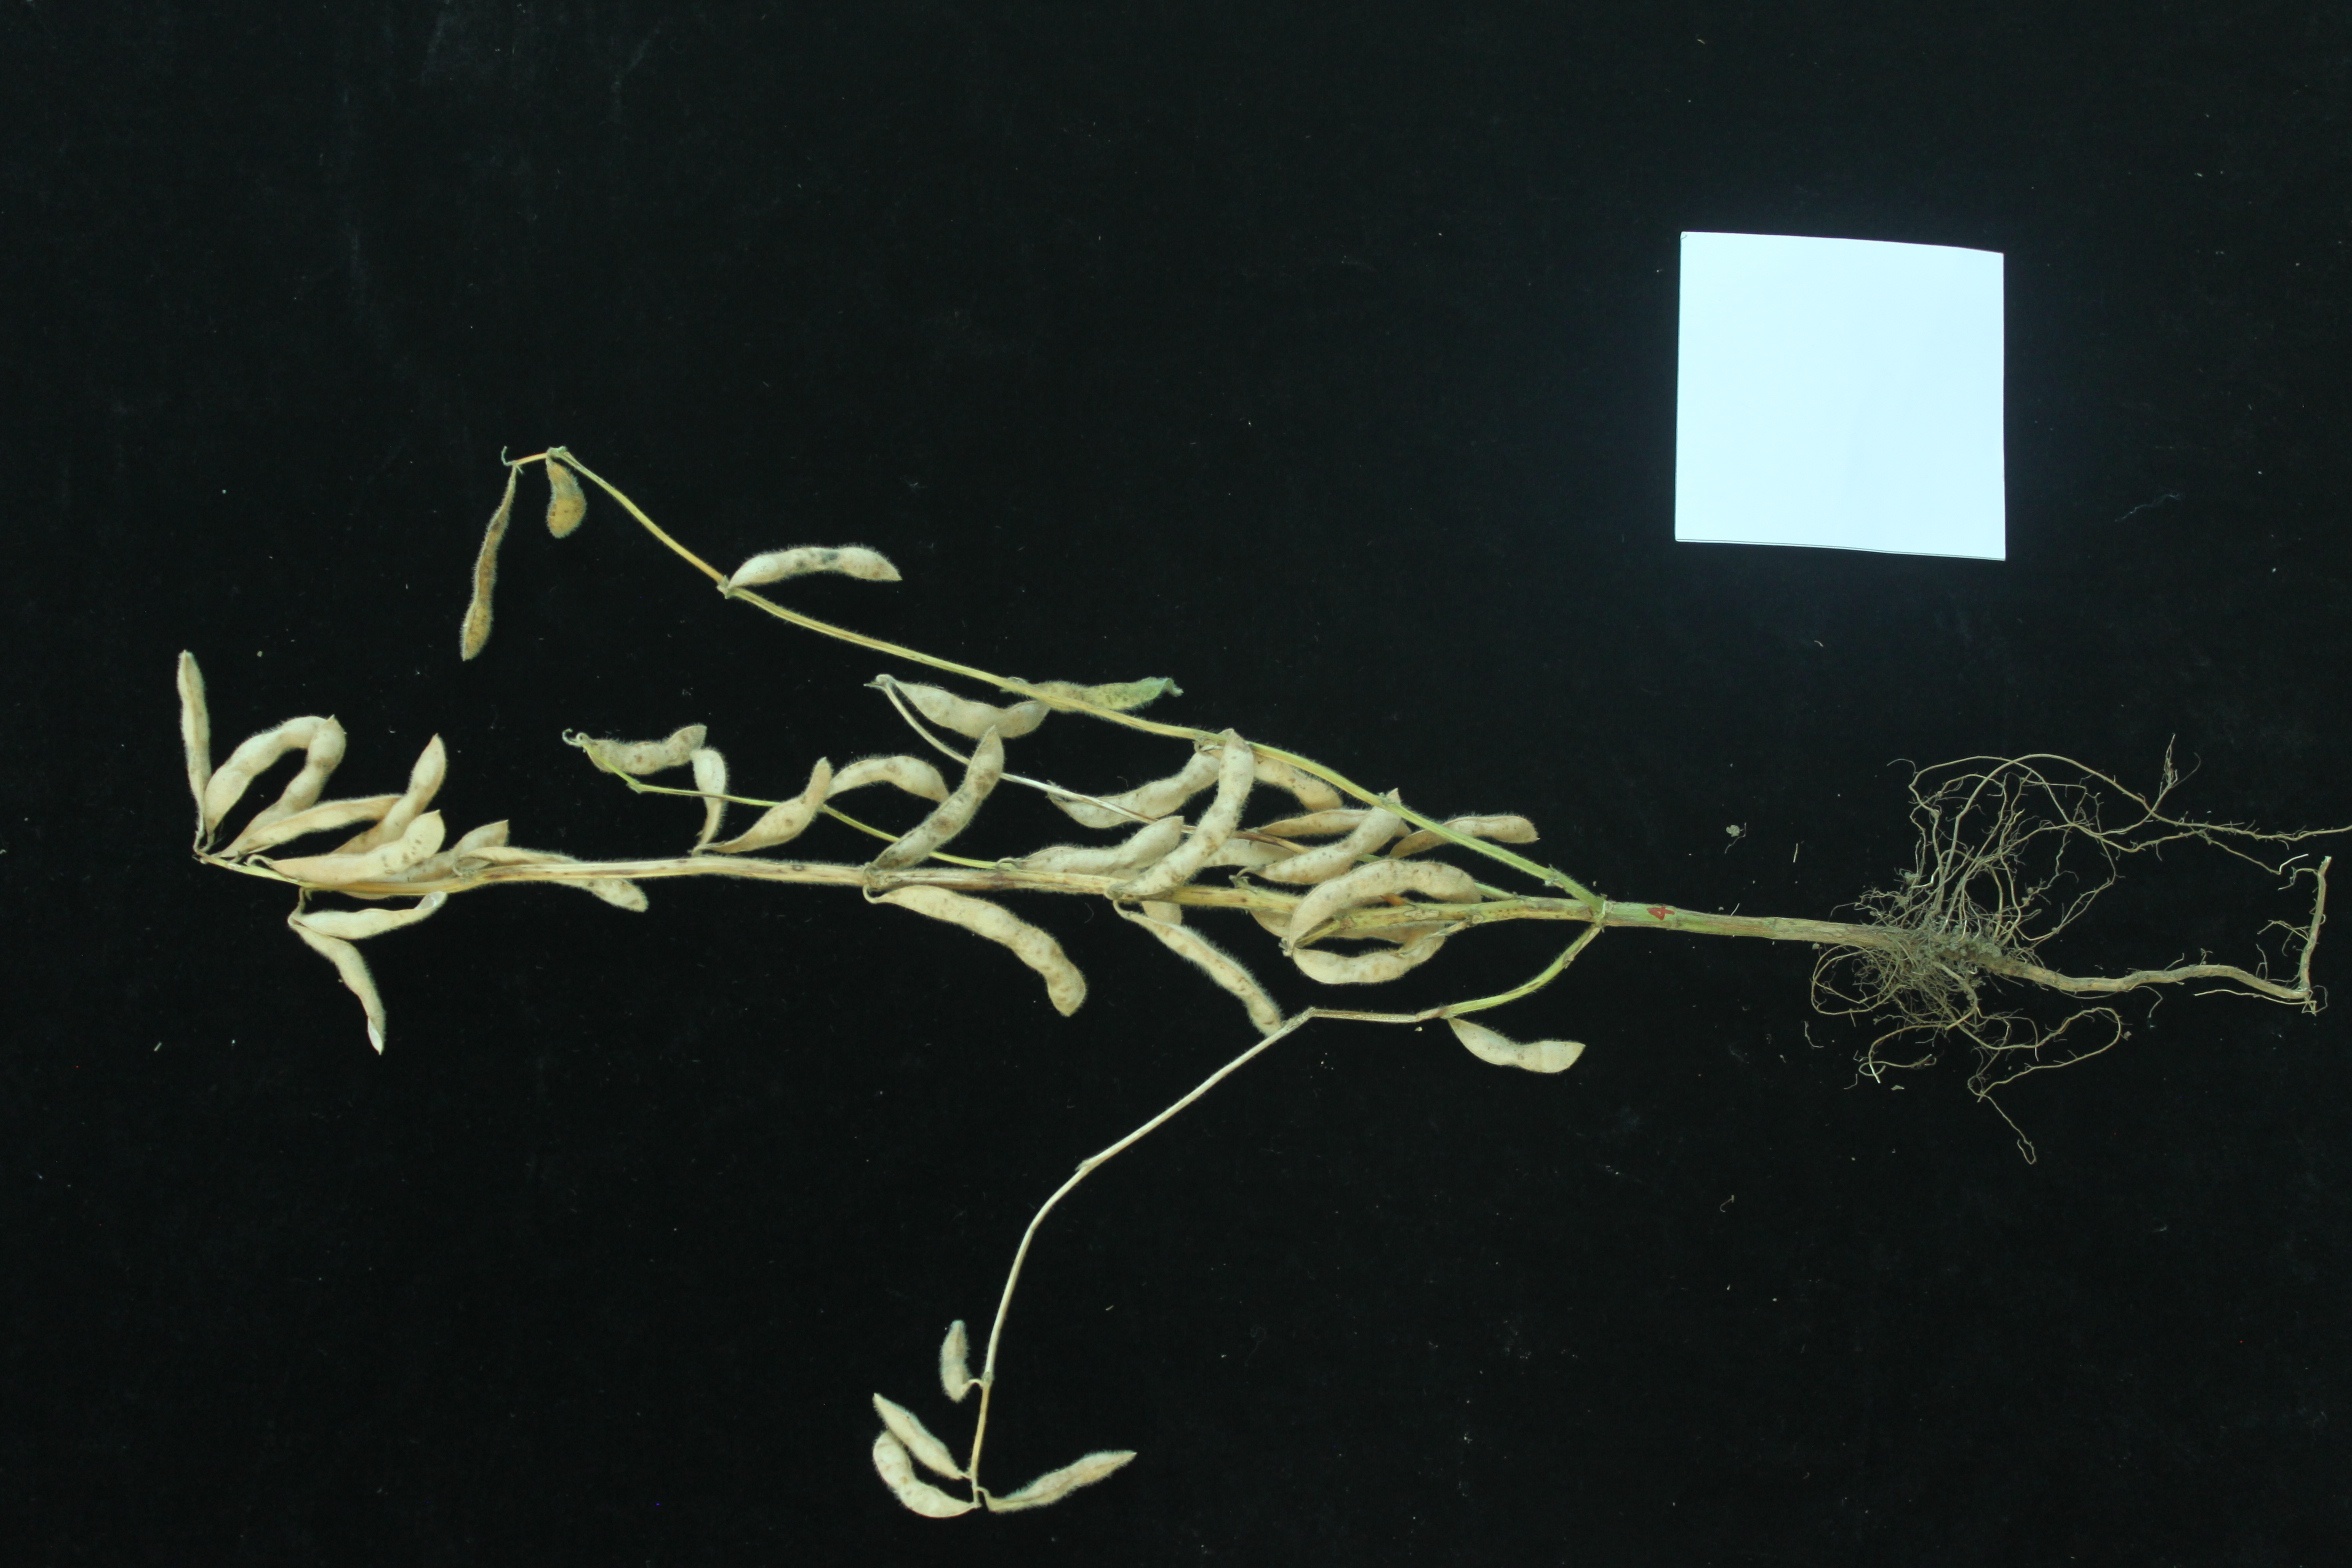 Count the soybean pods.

38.